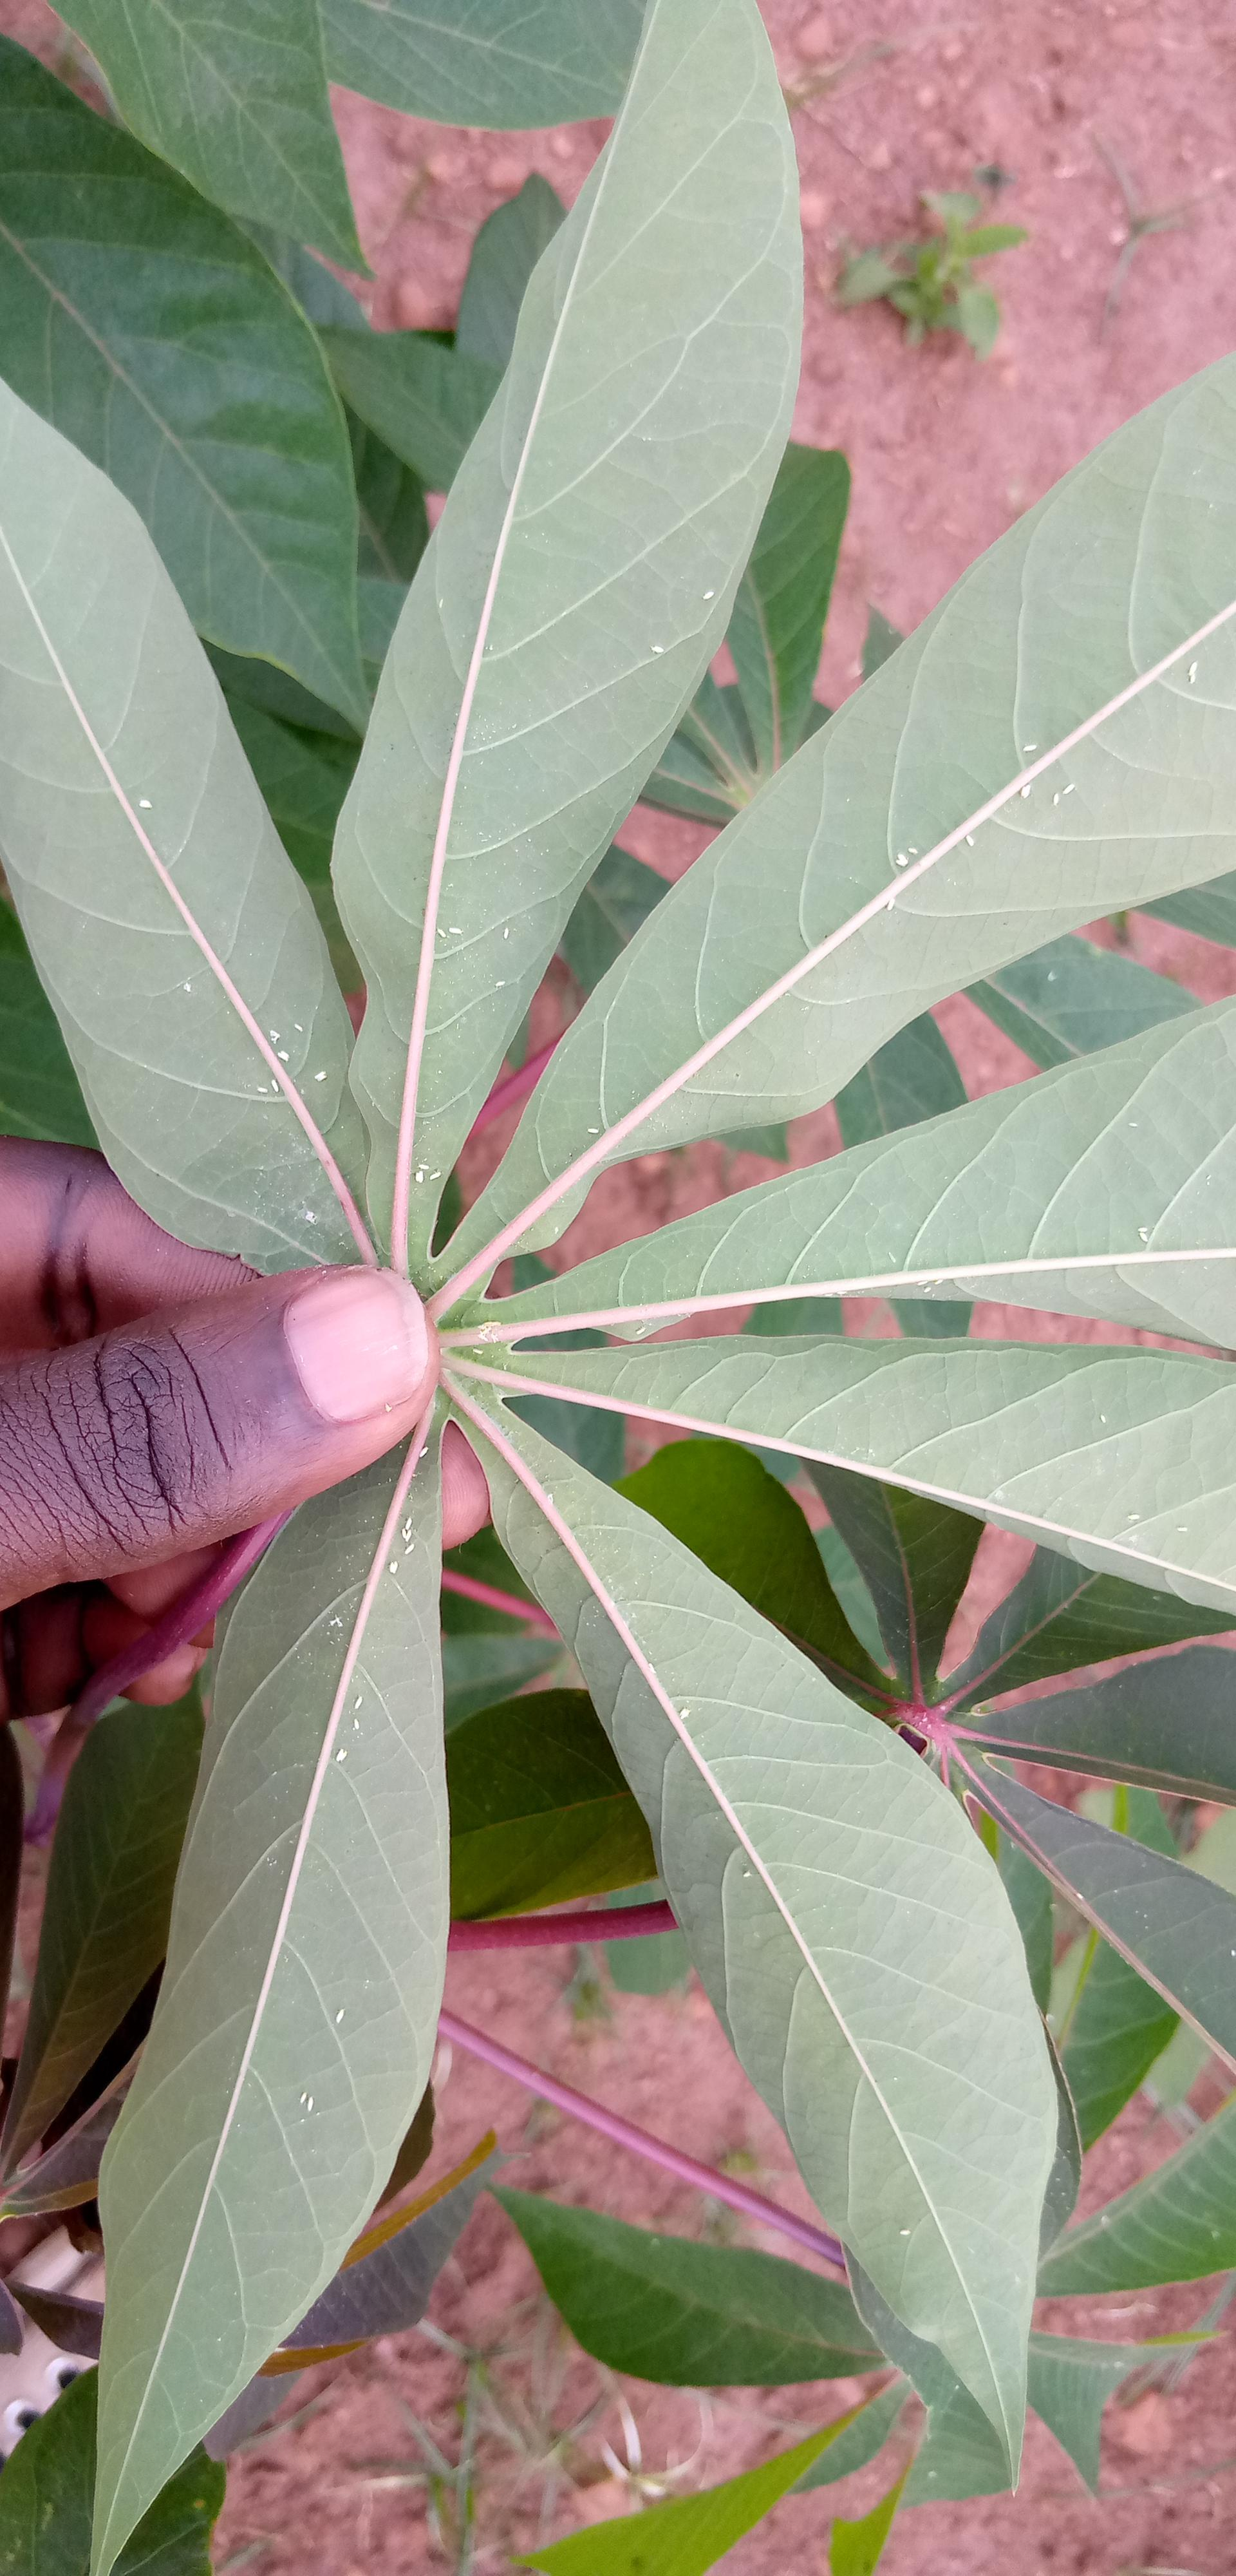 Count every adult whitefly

44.